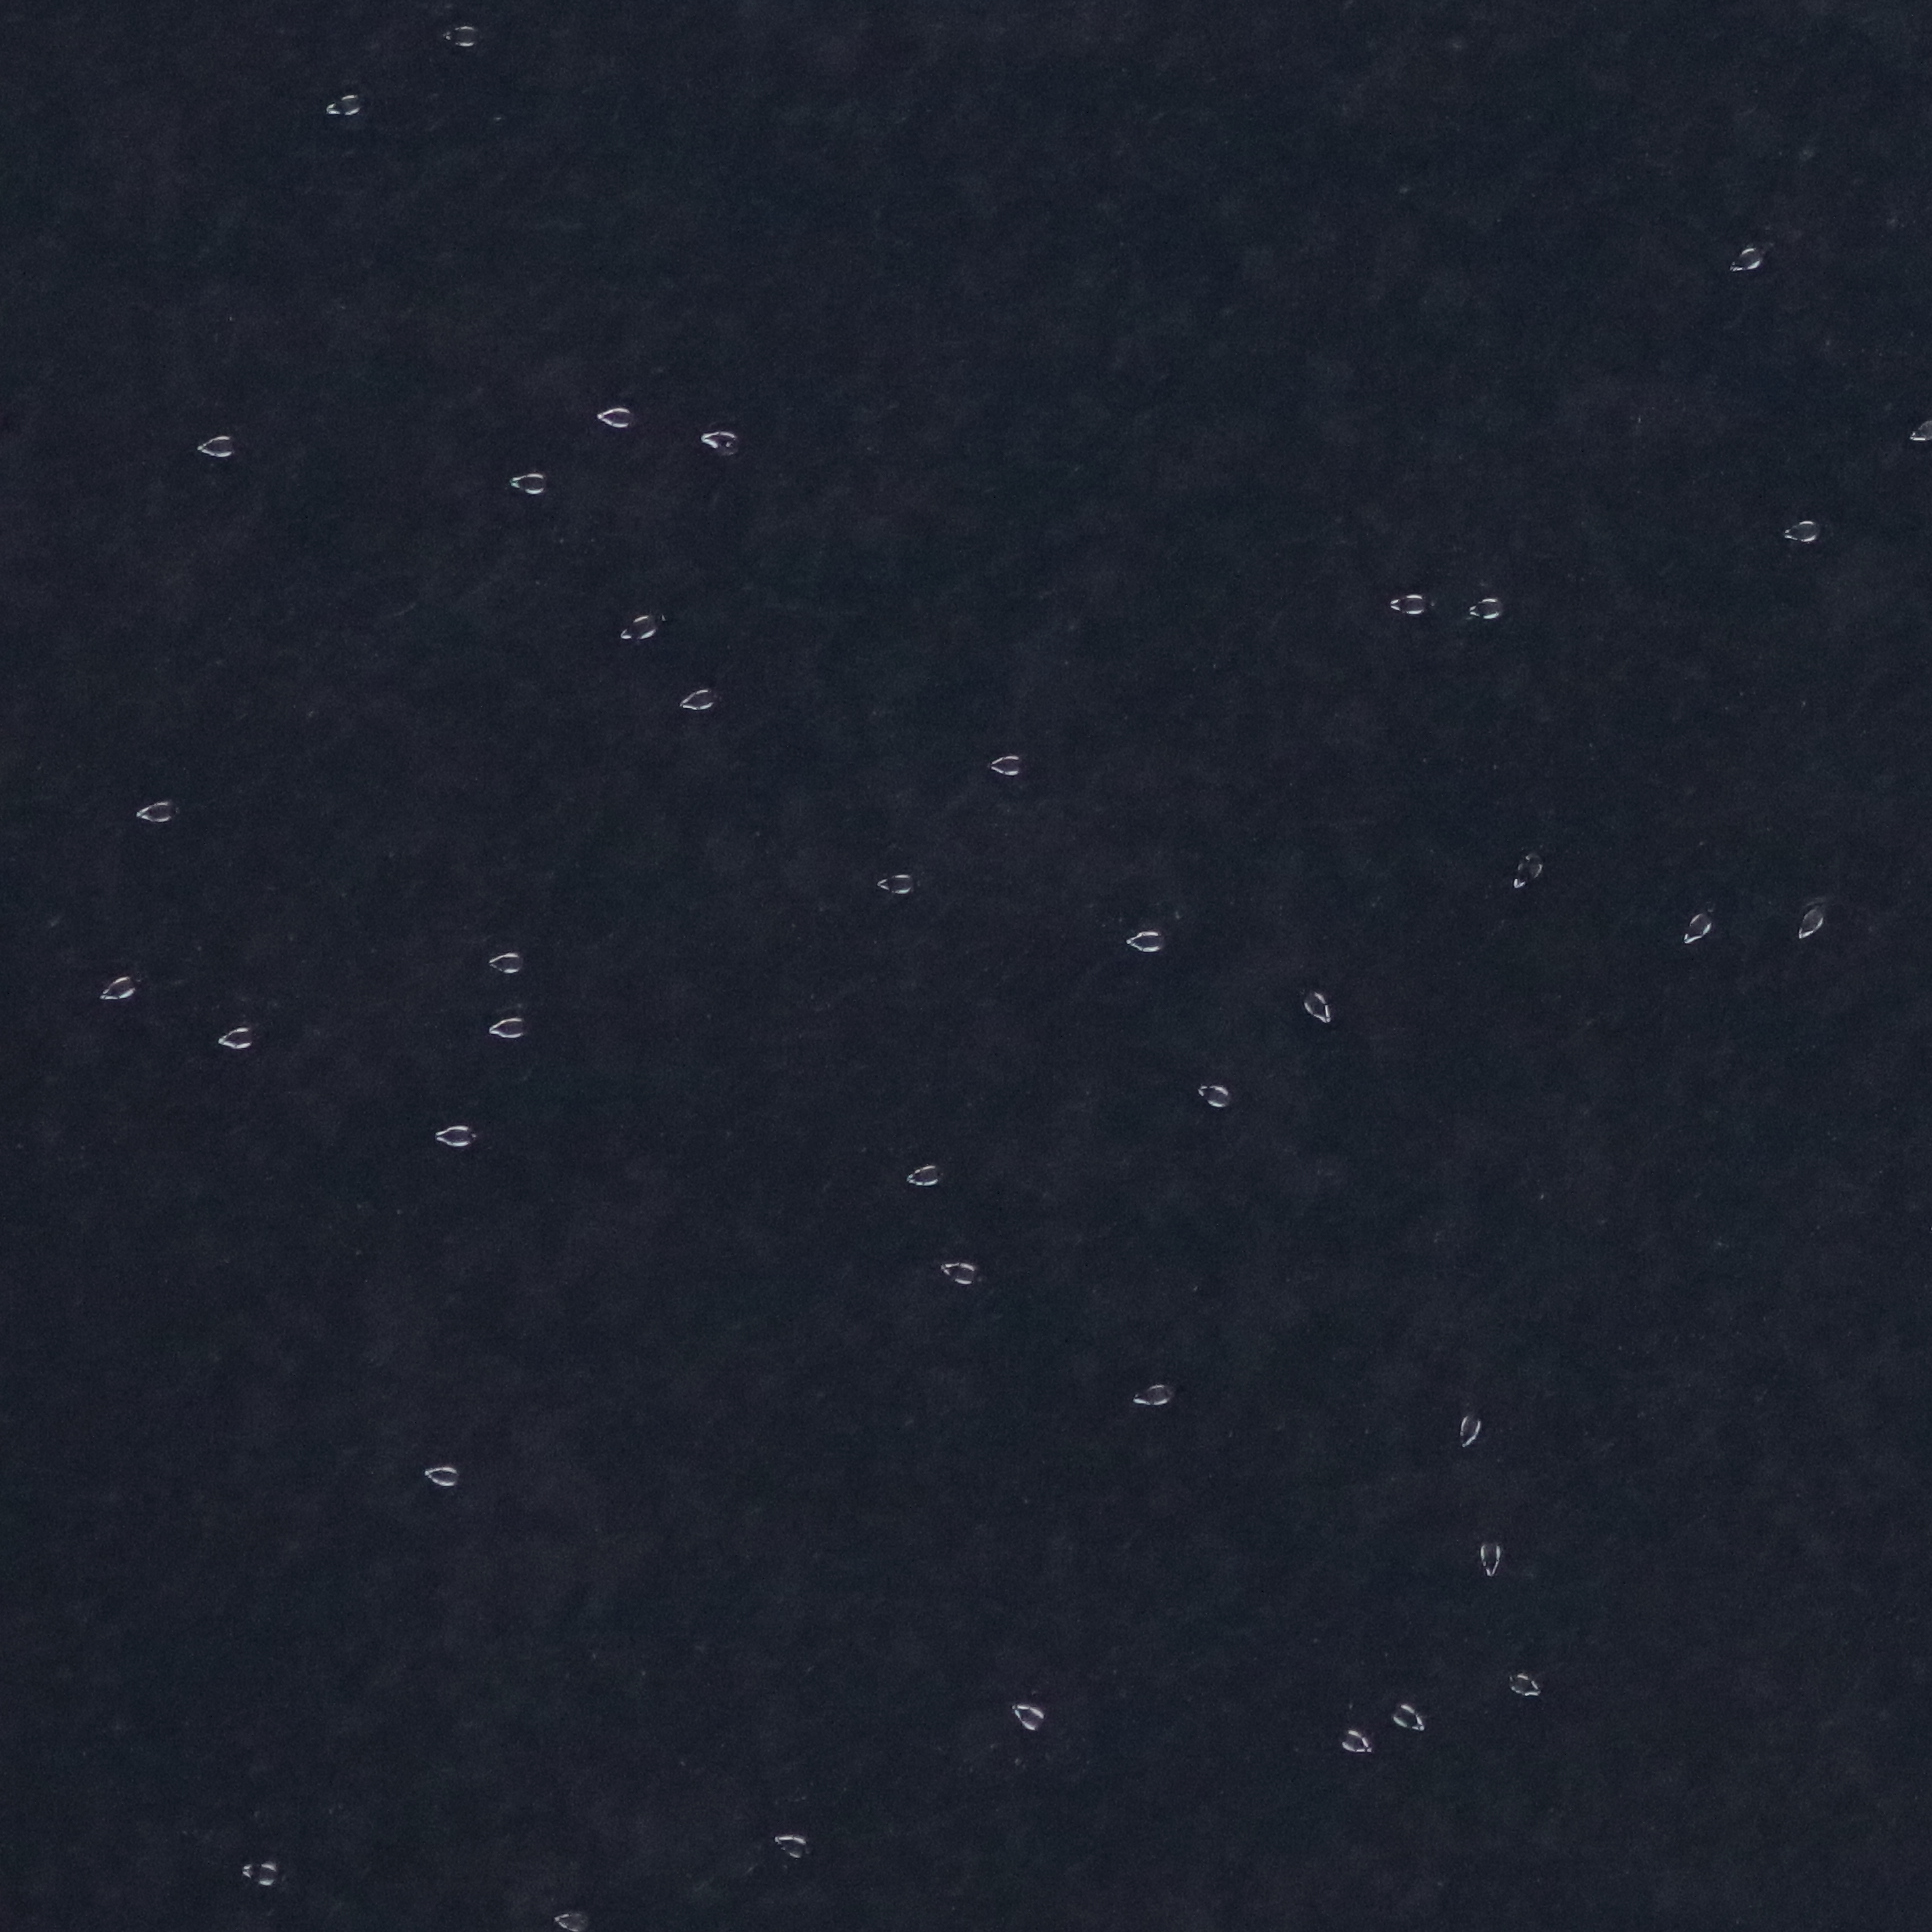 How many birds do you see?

40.